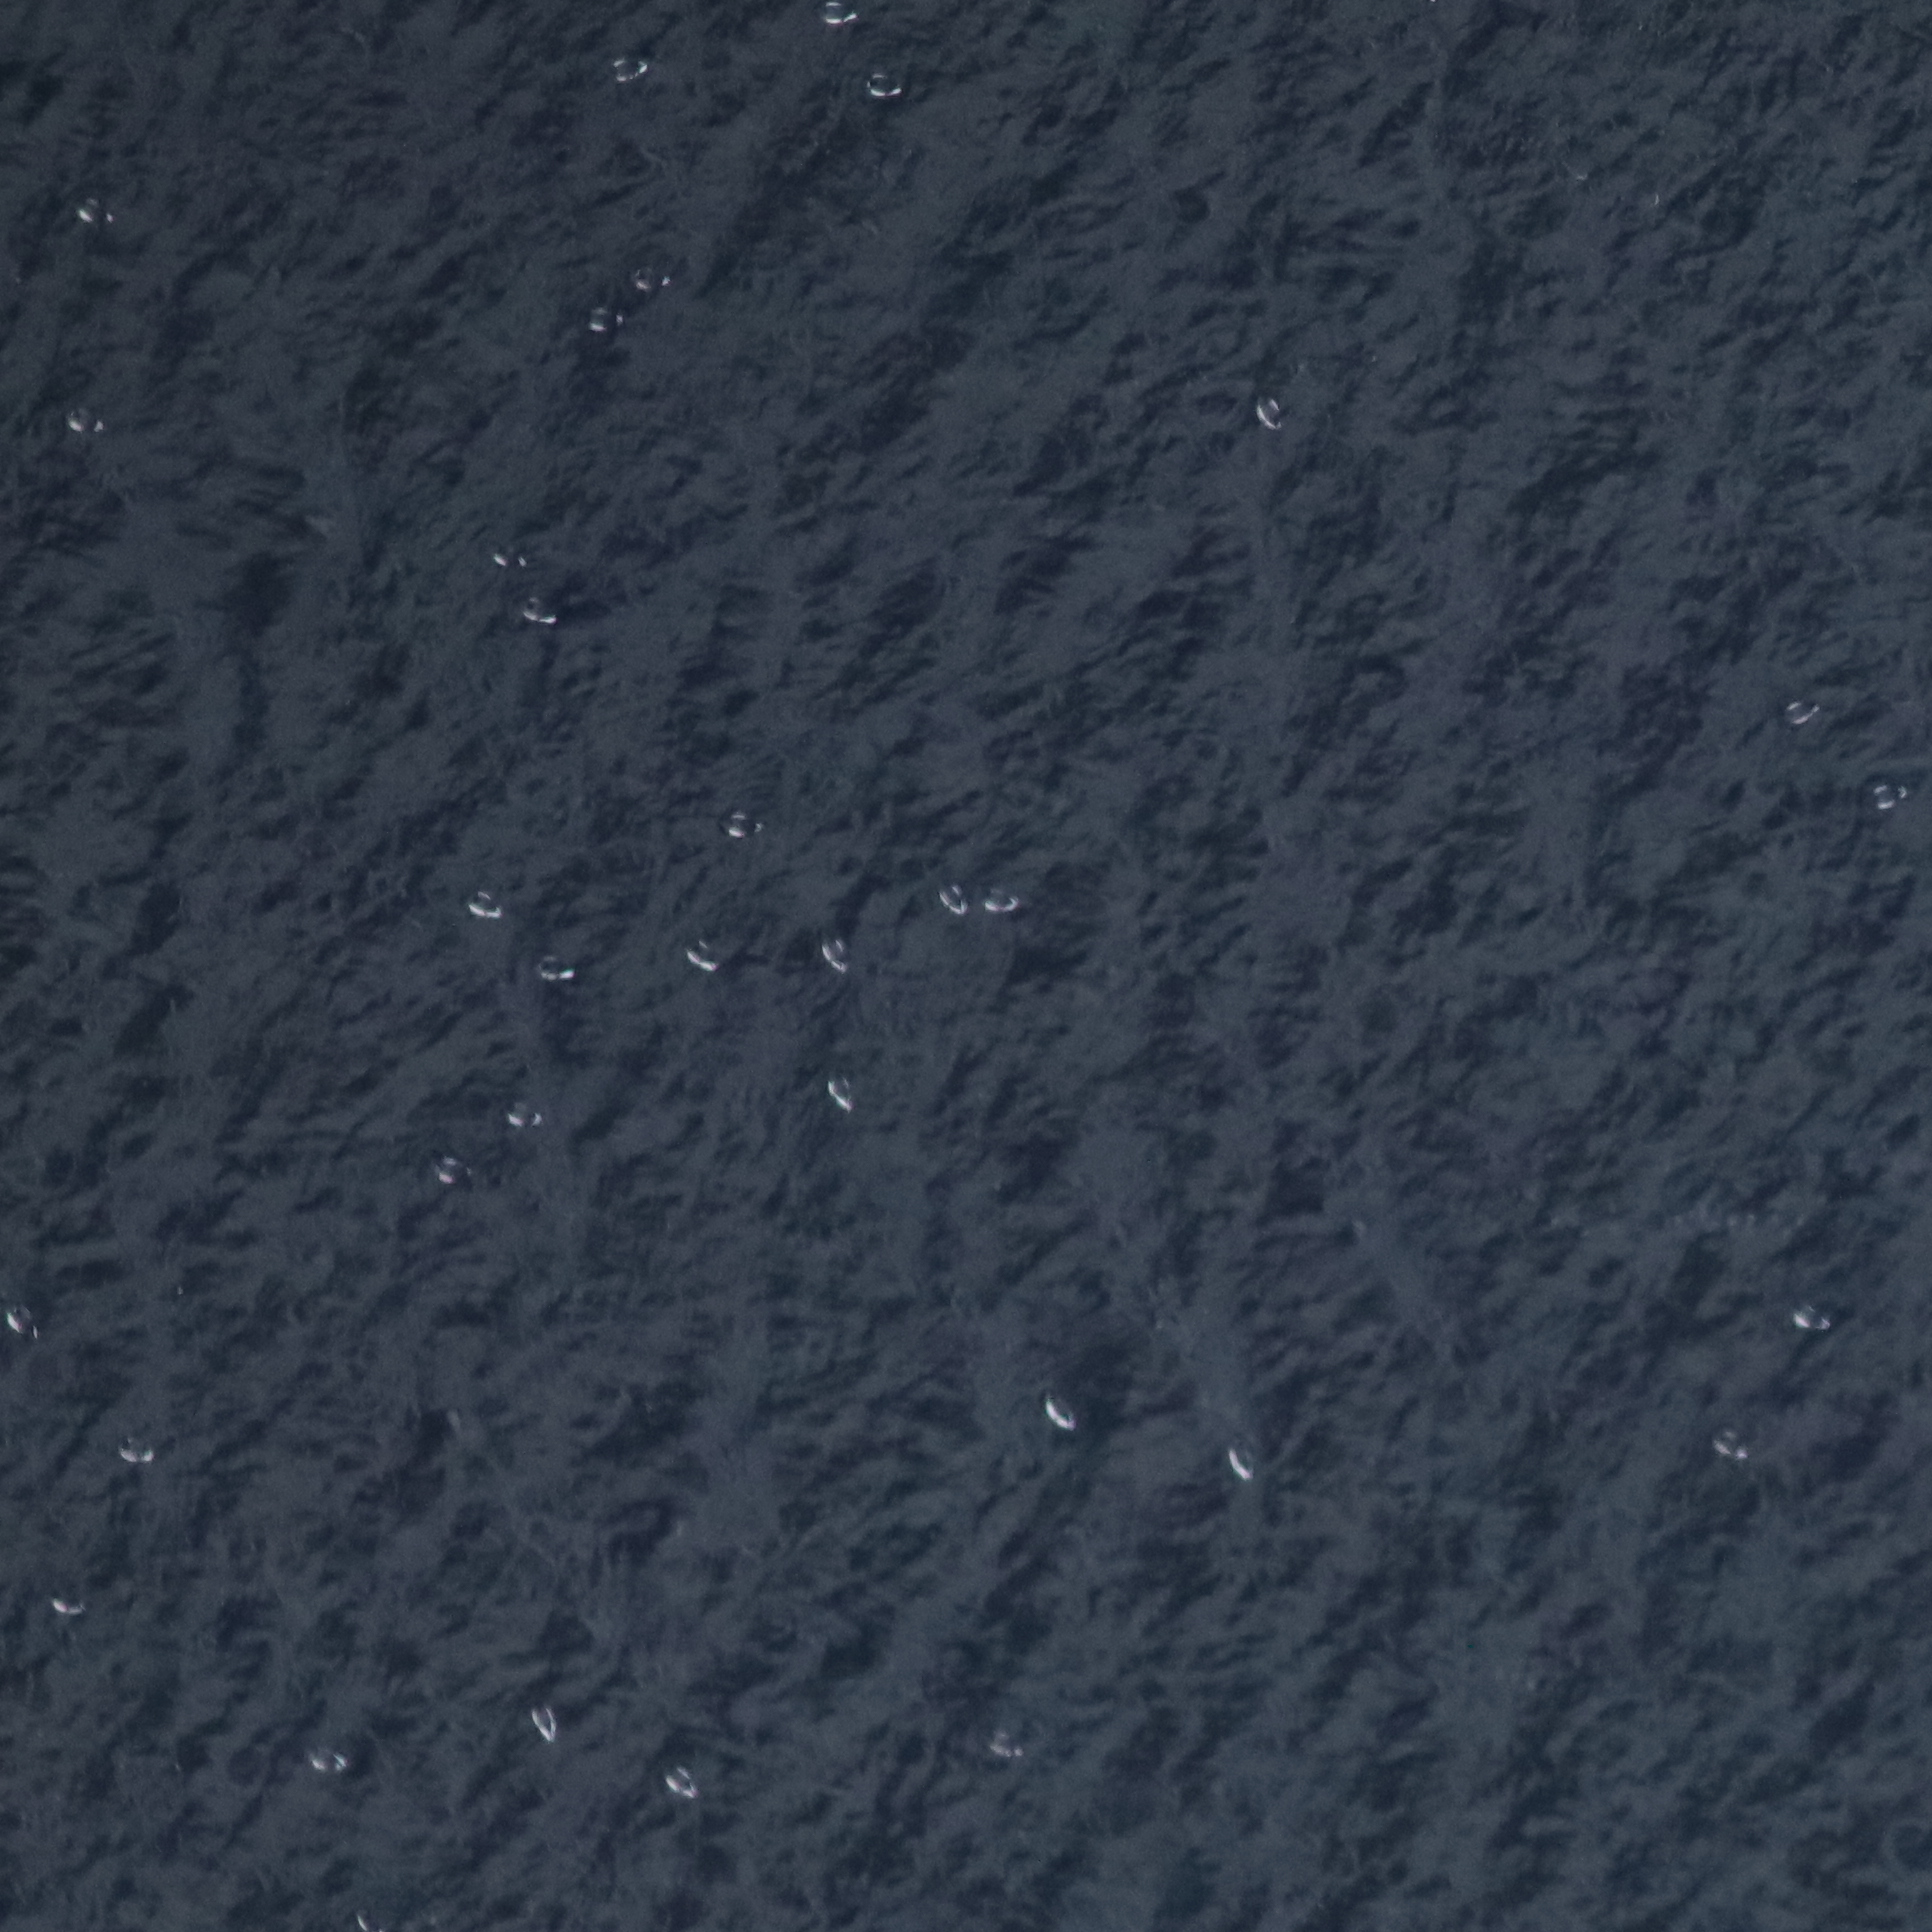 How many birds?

34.